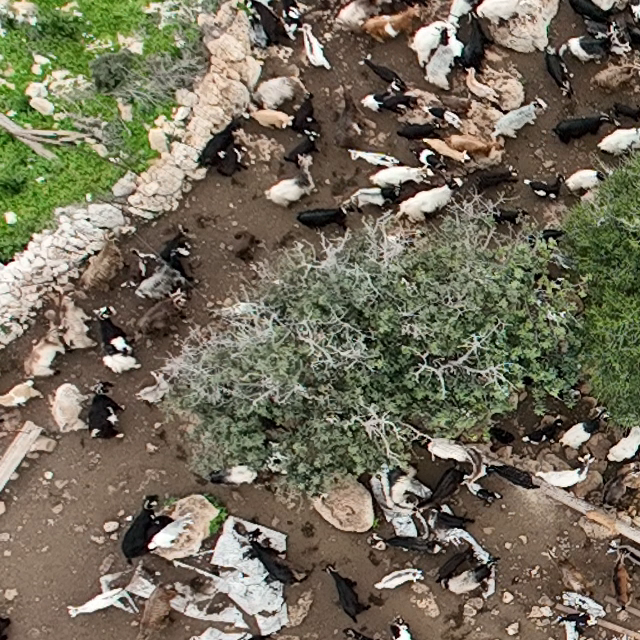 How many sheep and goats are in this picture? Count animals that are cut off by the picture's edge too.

94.